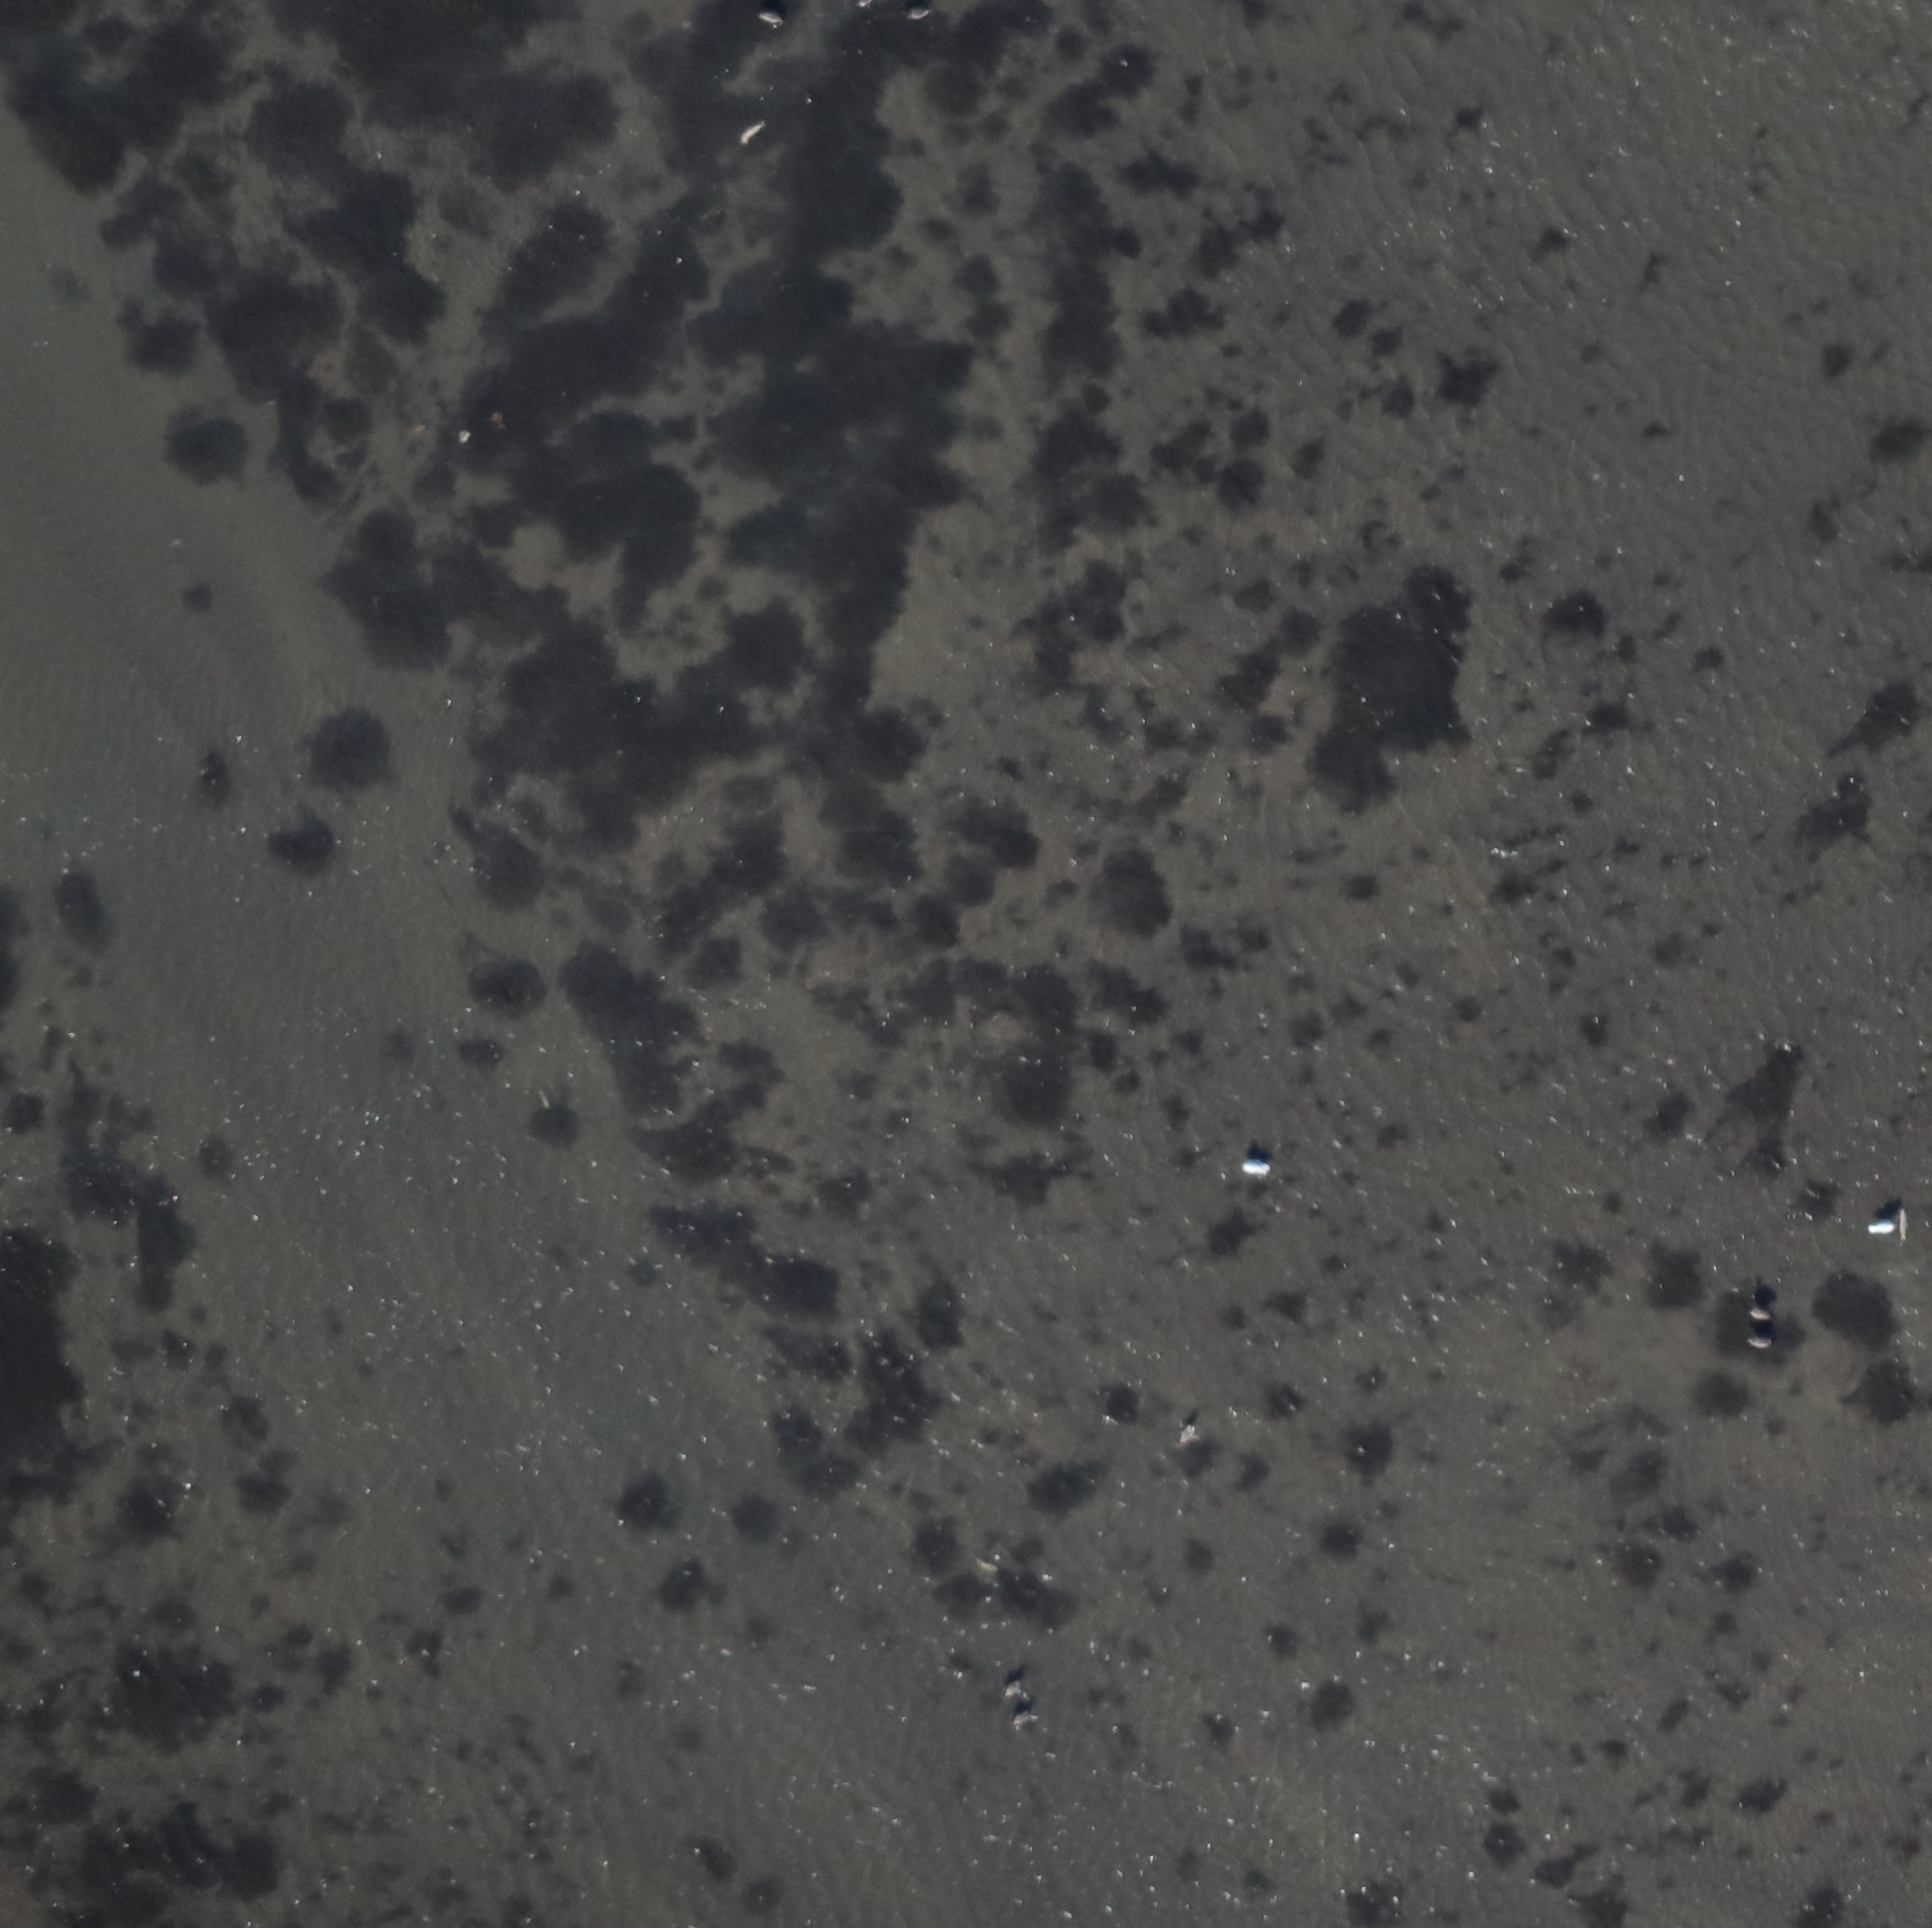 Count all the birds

10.